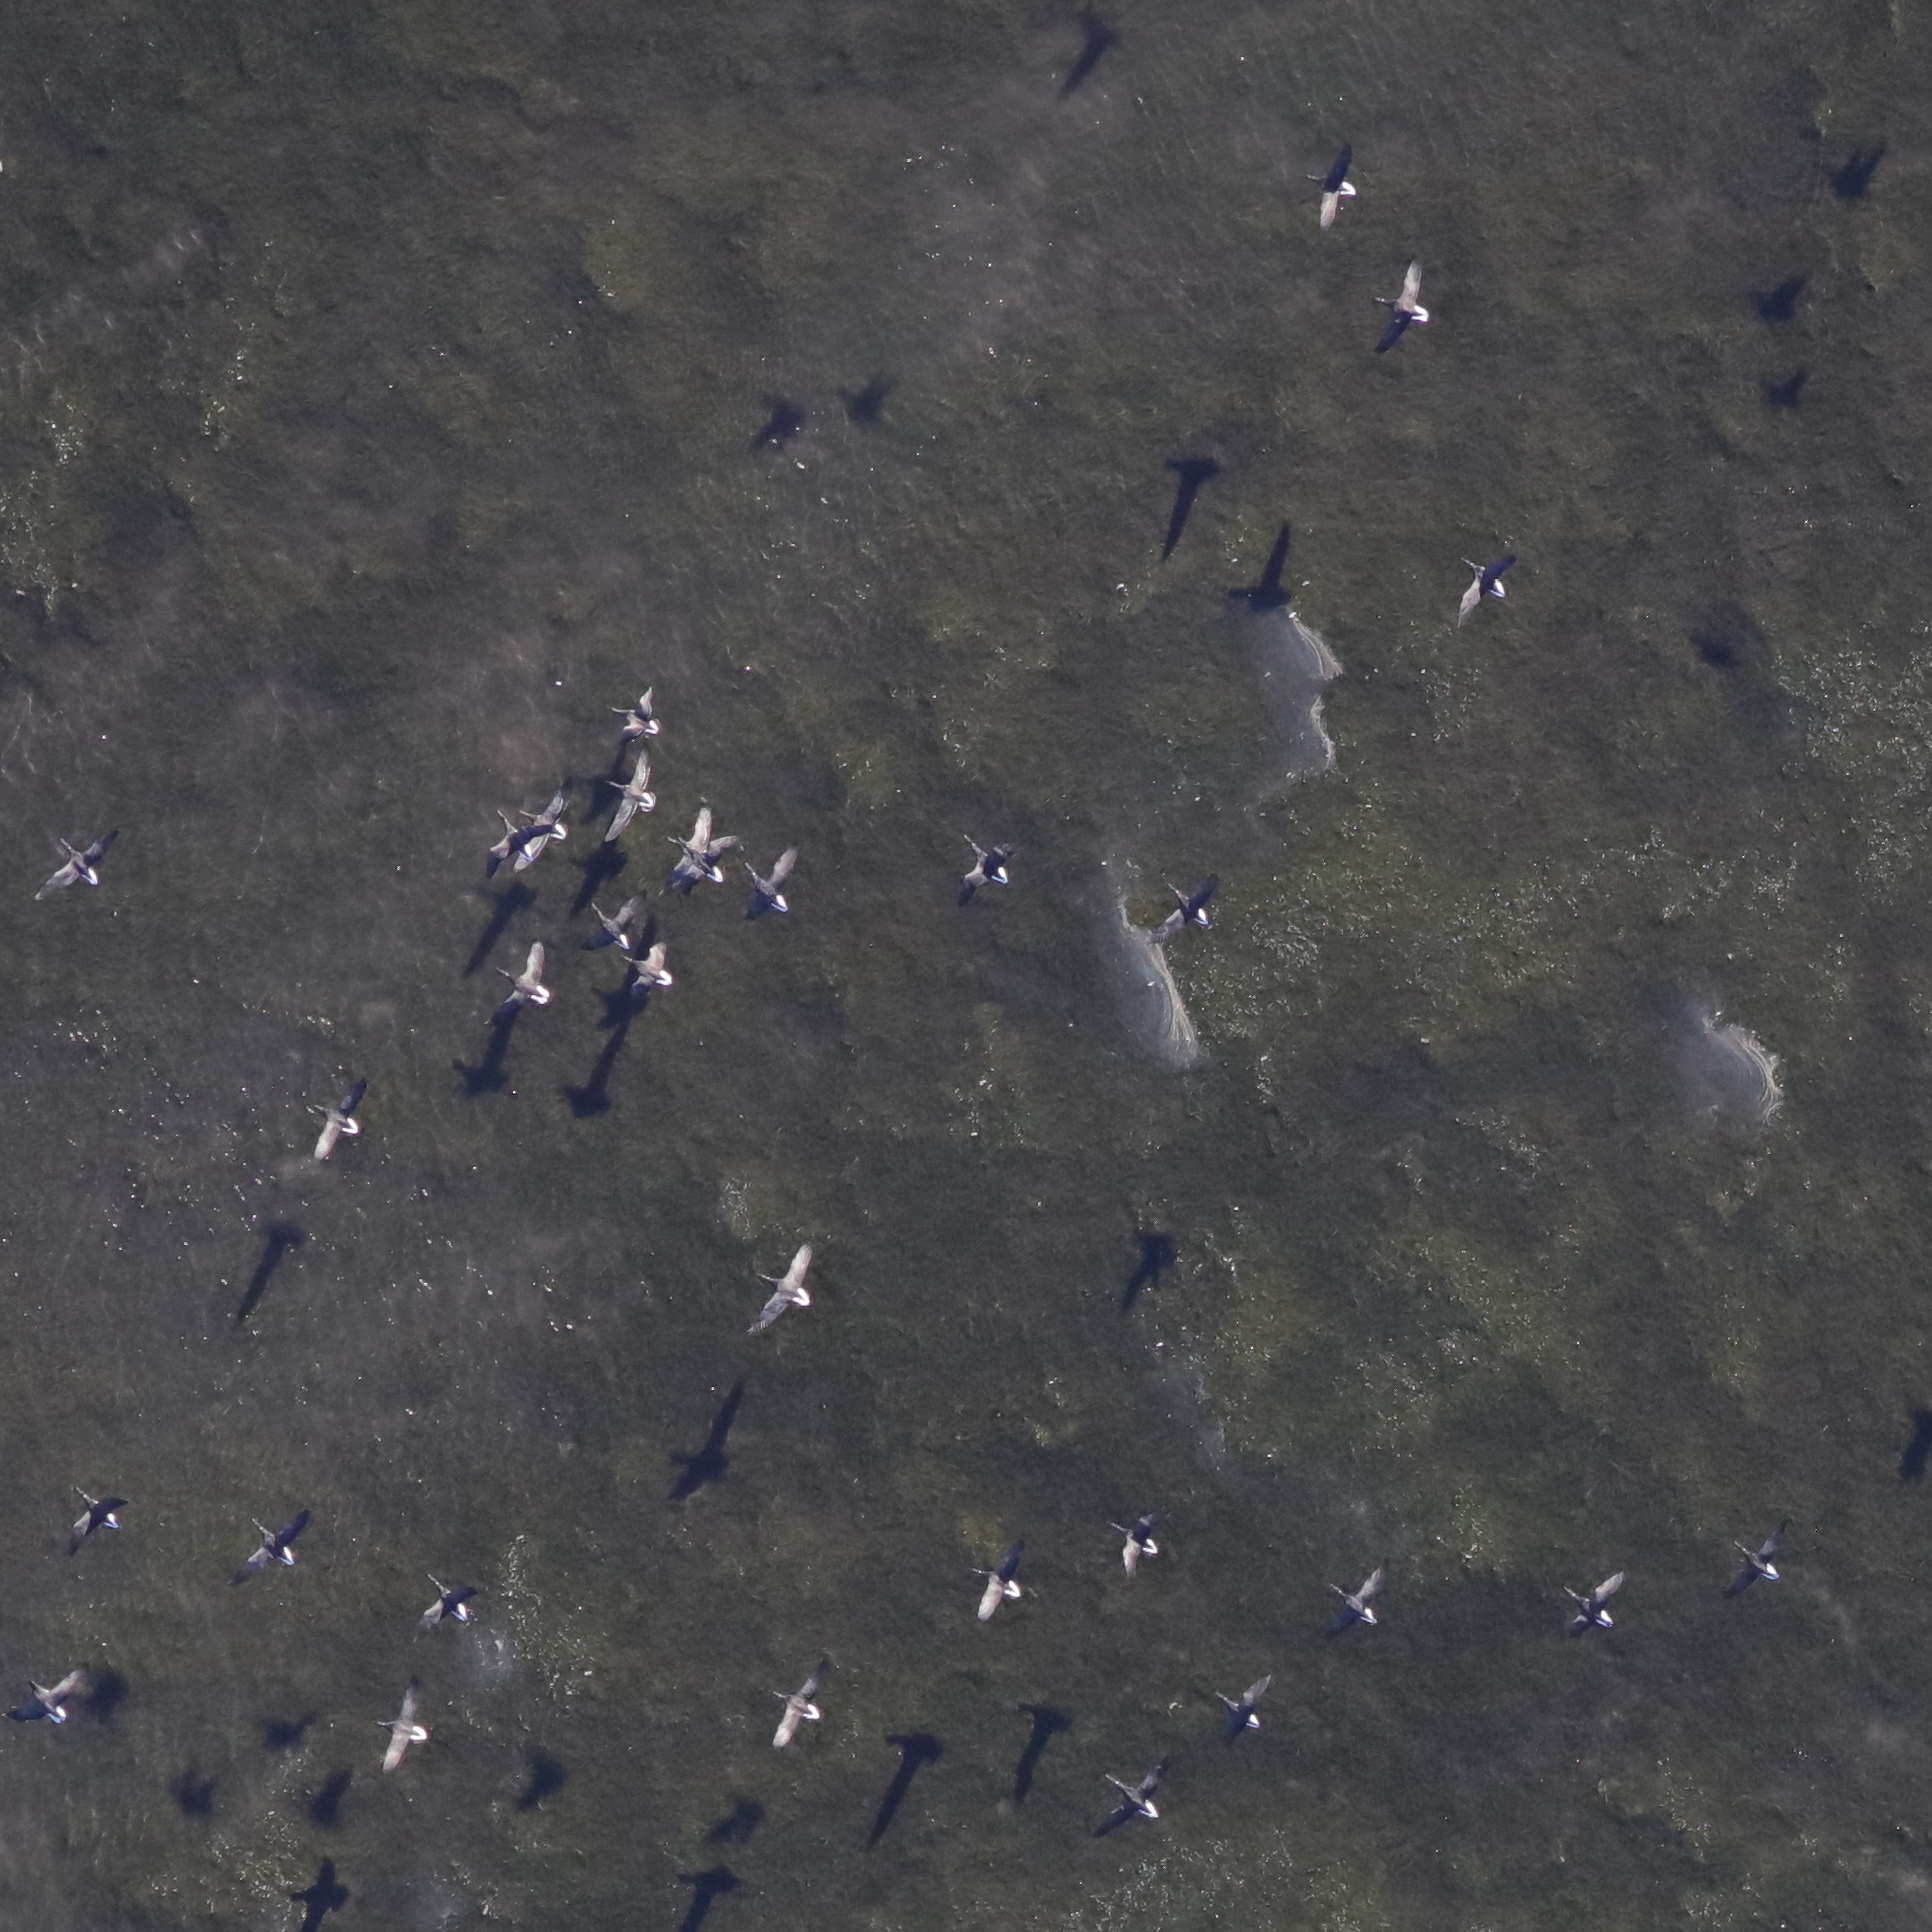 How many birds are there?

31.